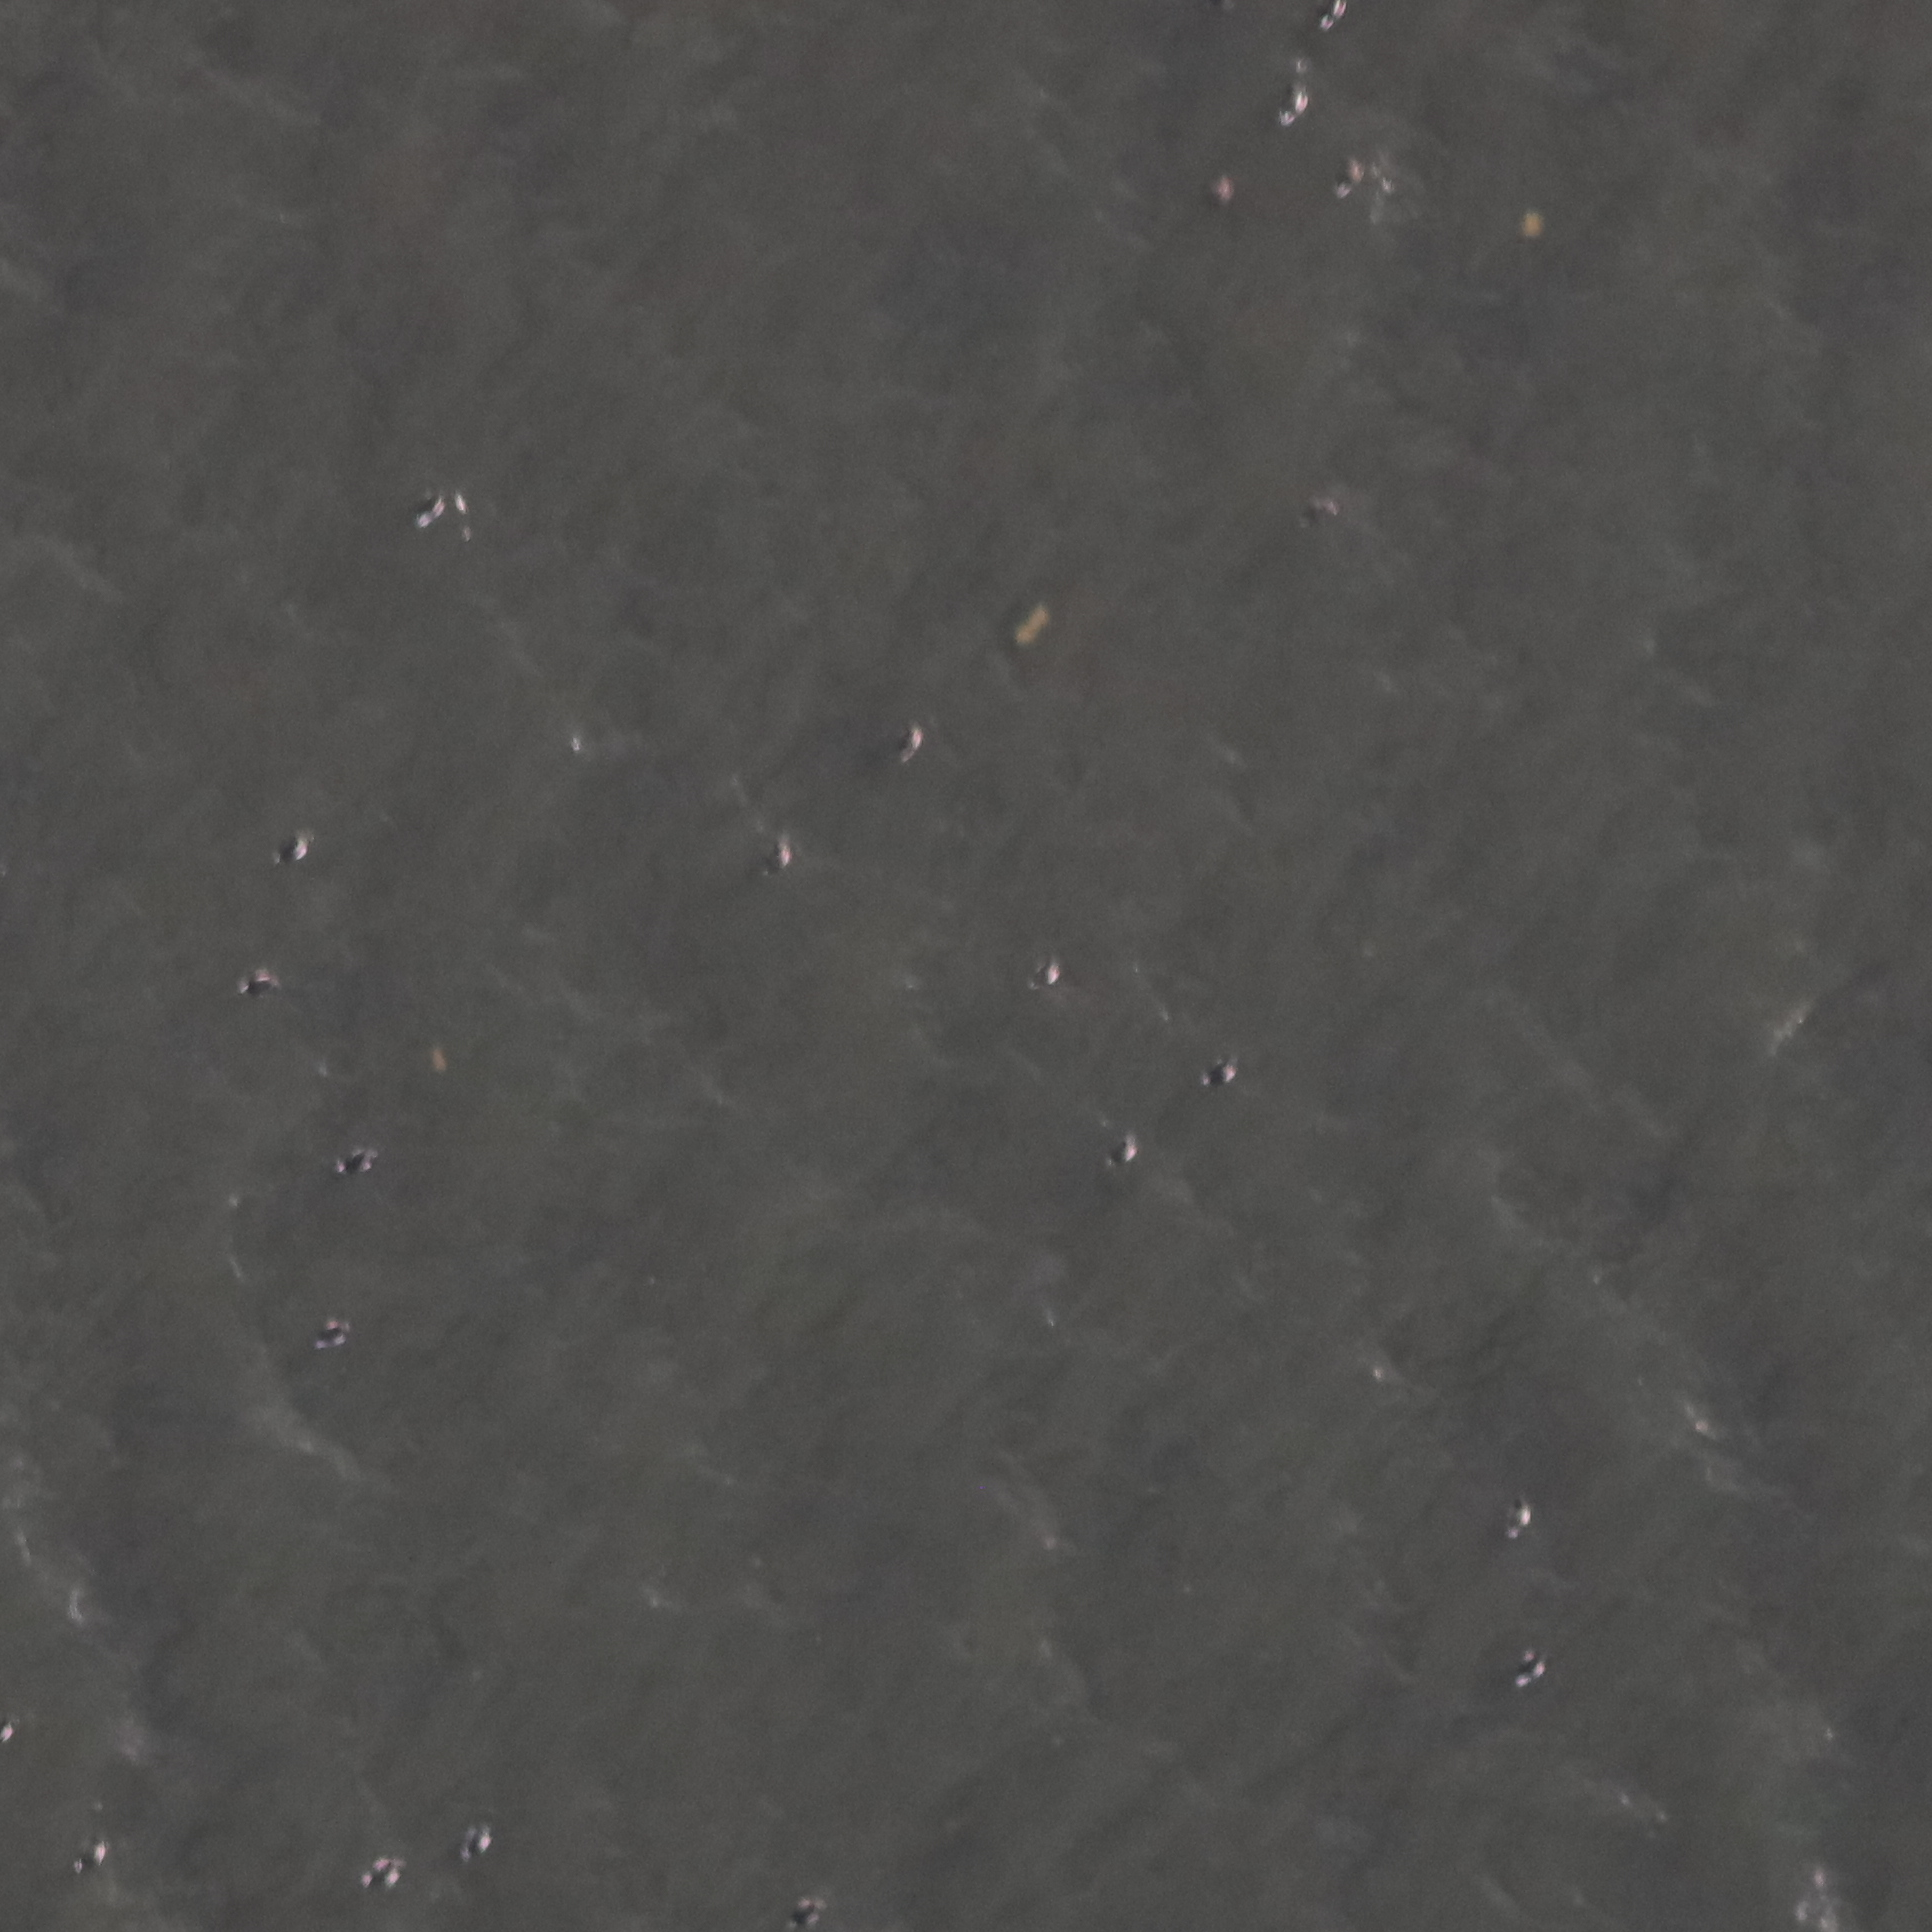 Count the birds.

20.